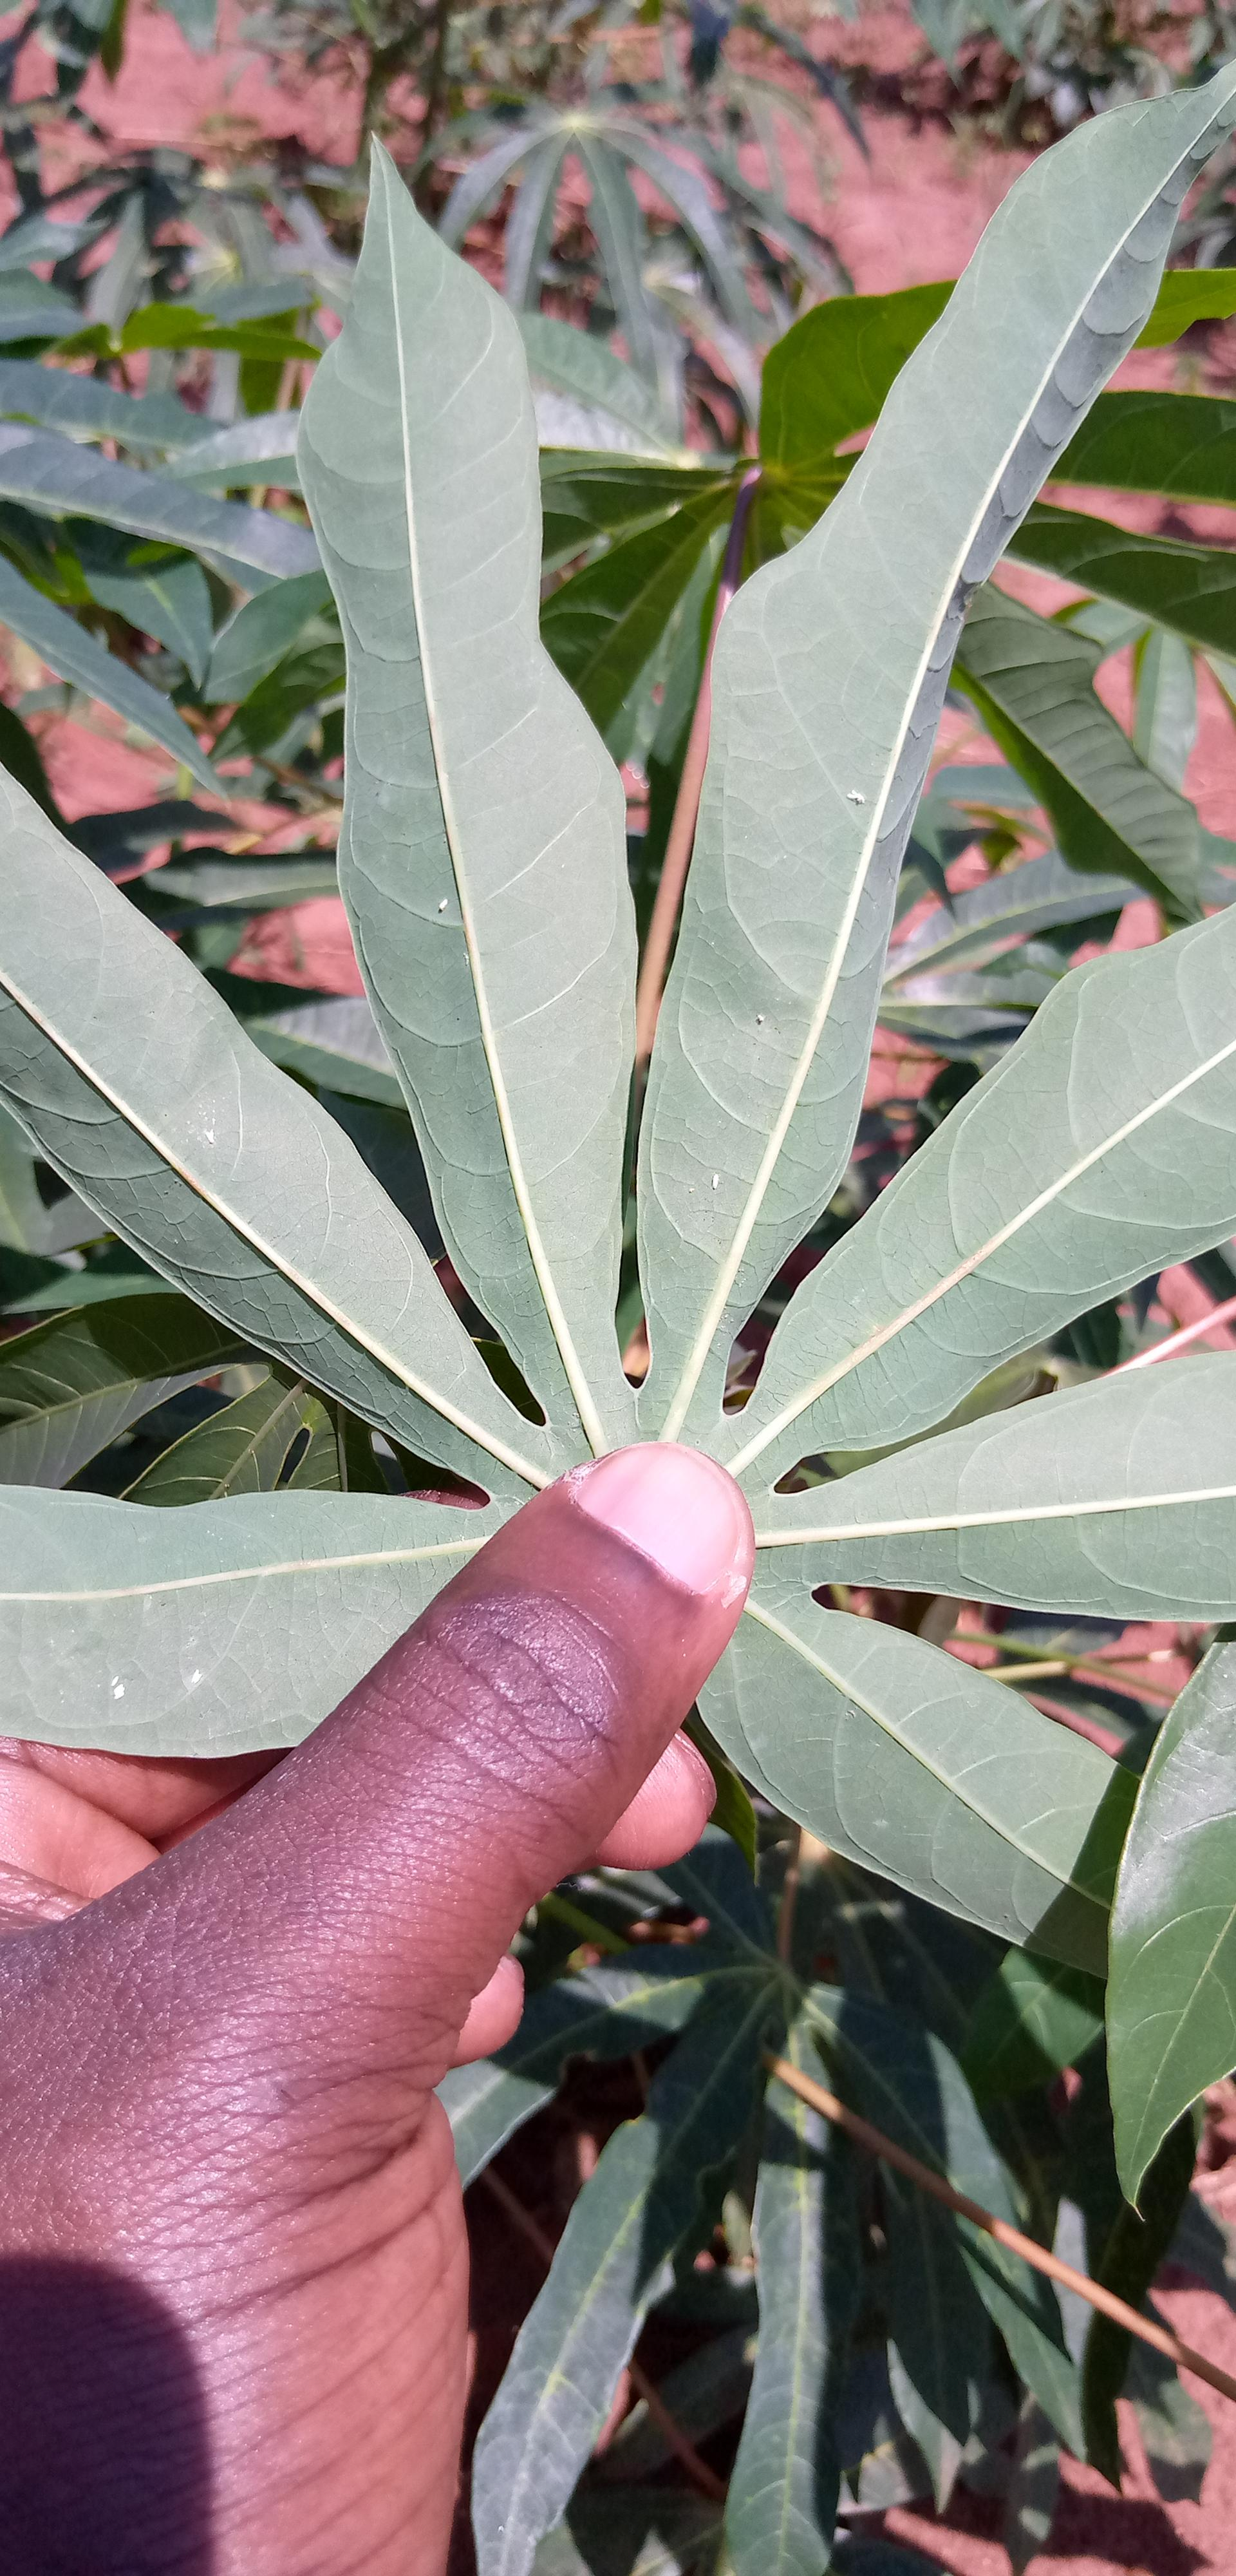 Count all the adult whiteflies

8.